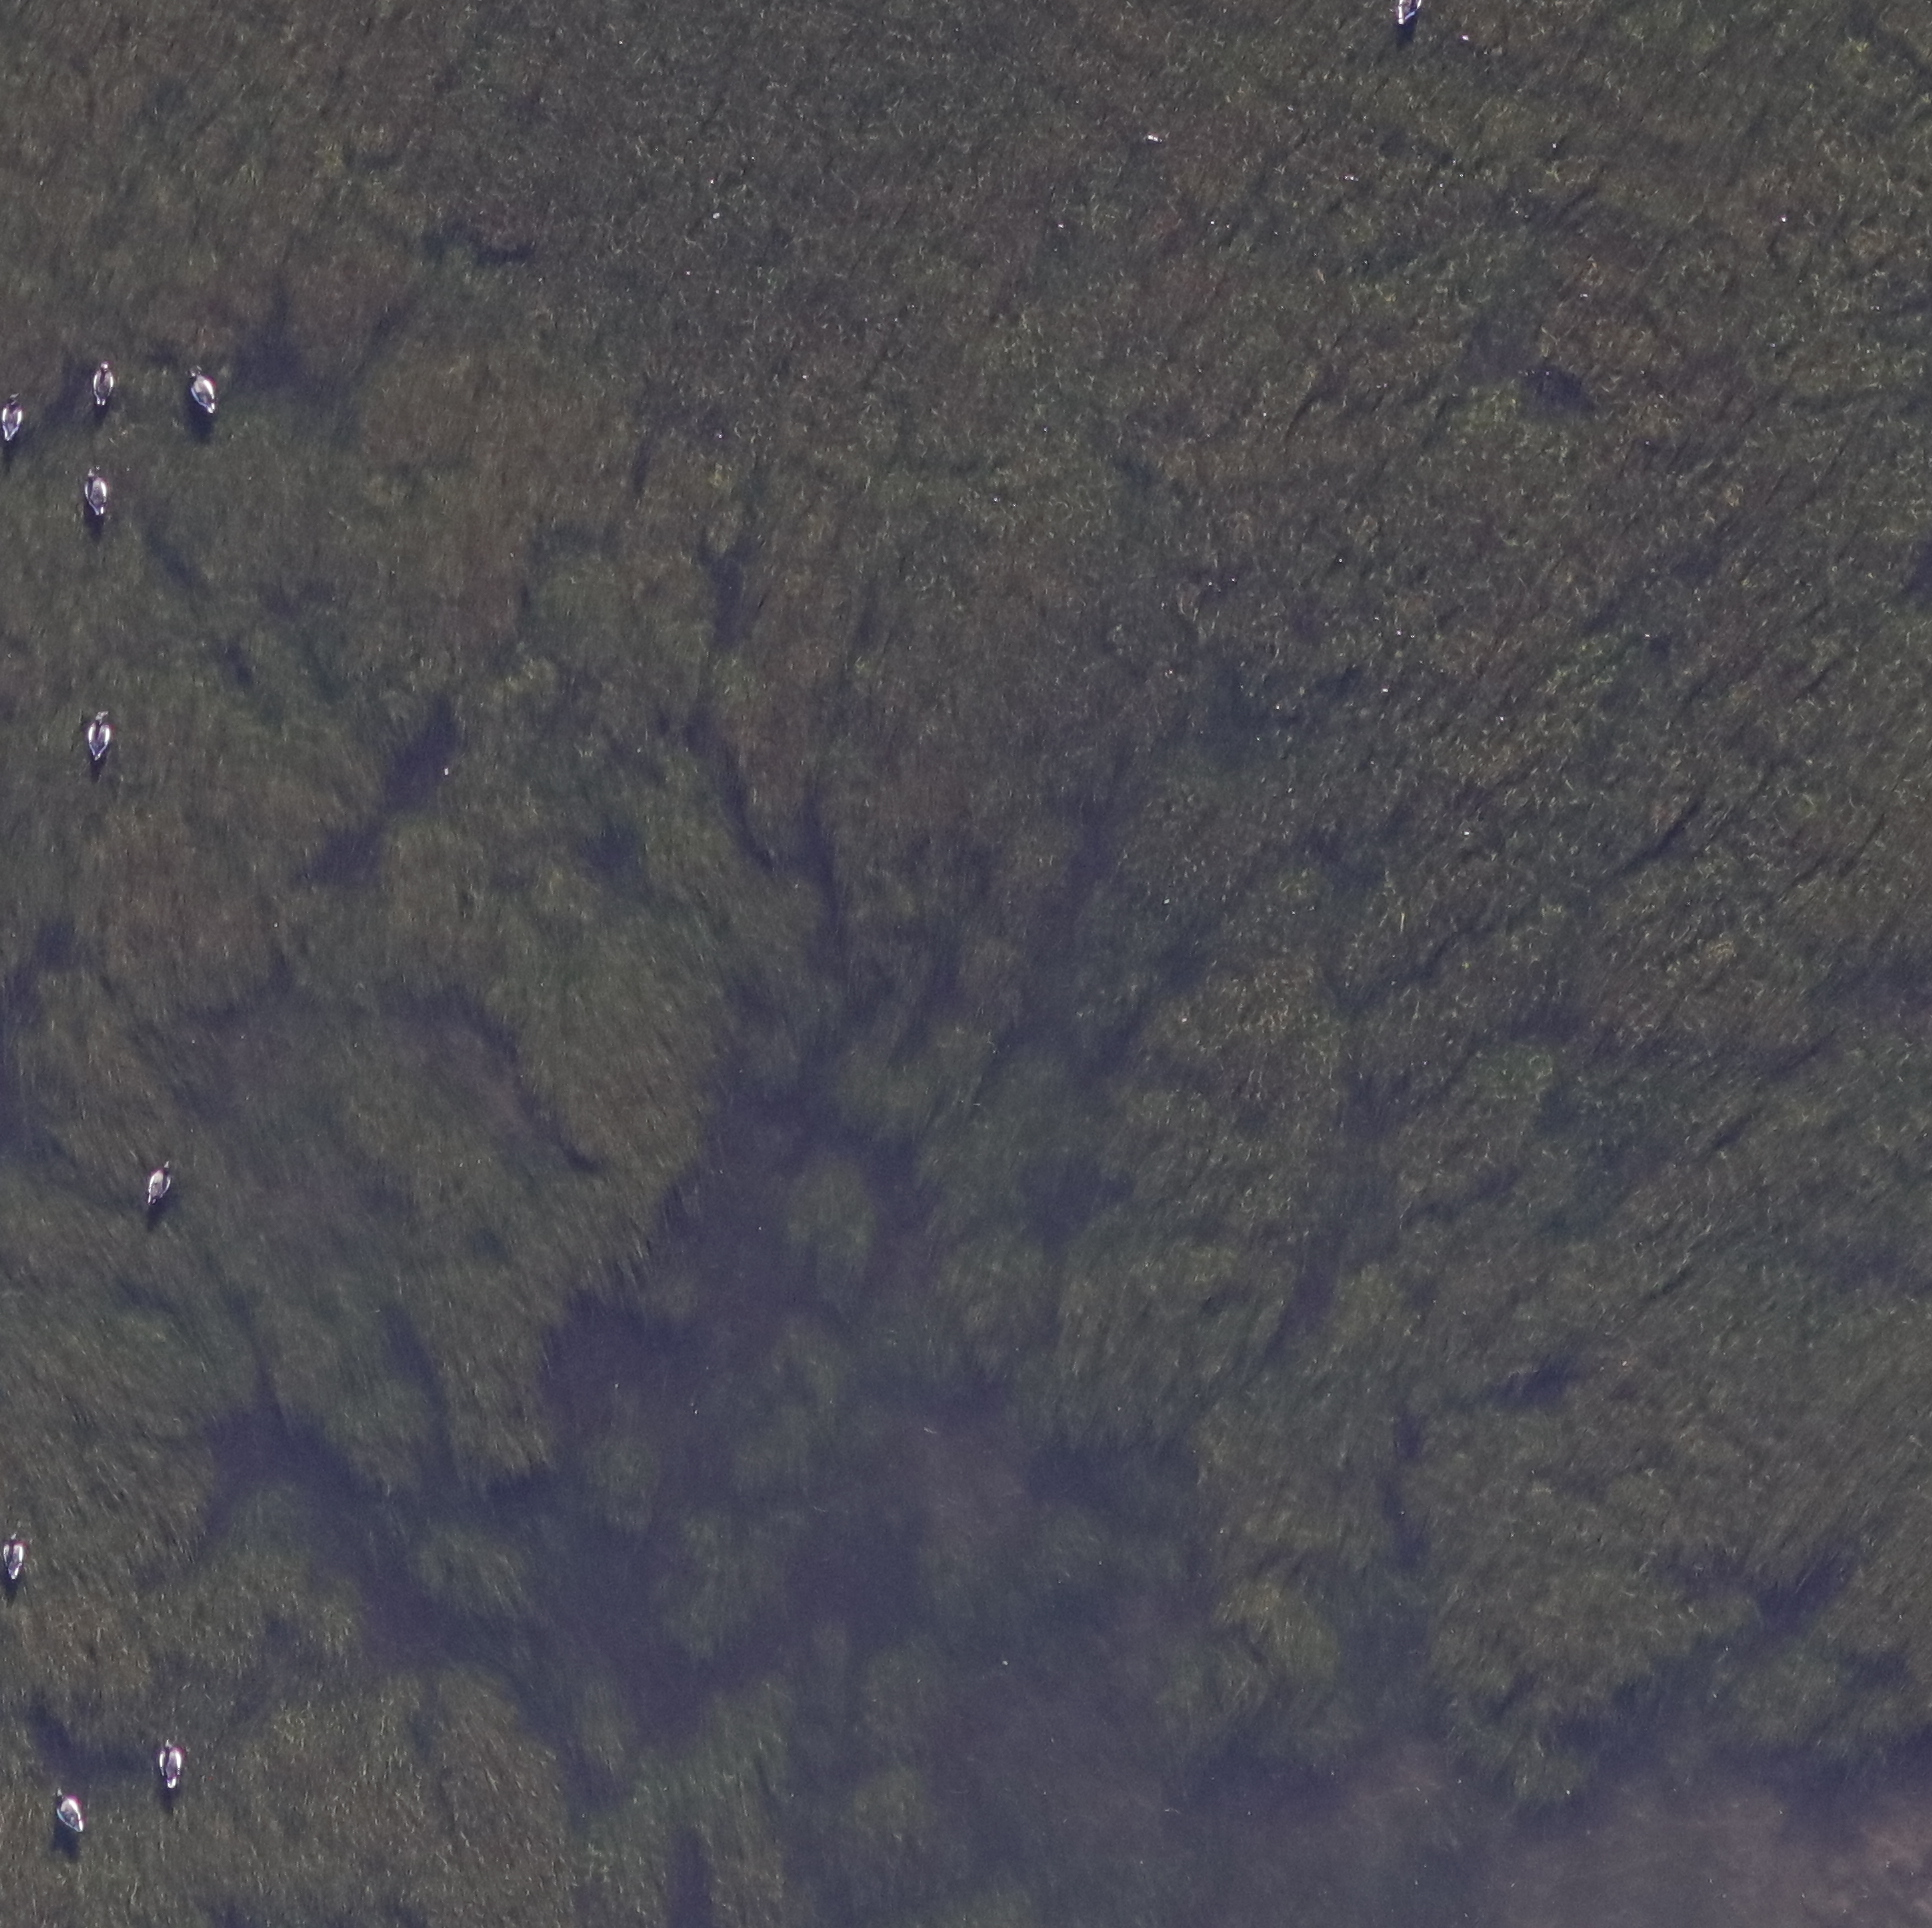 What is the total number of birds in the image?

10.